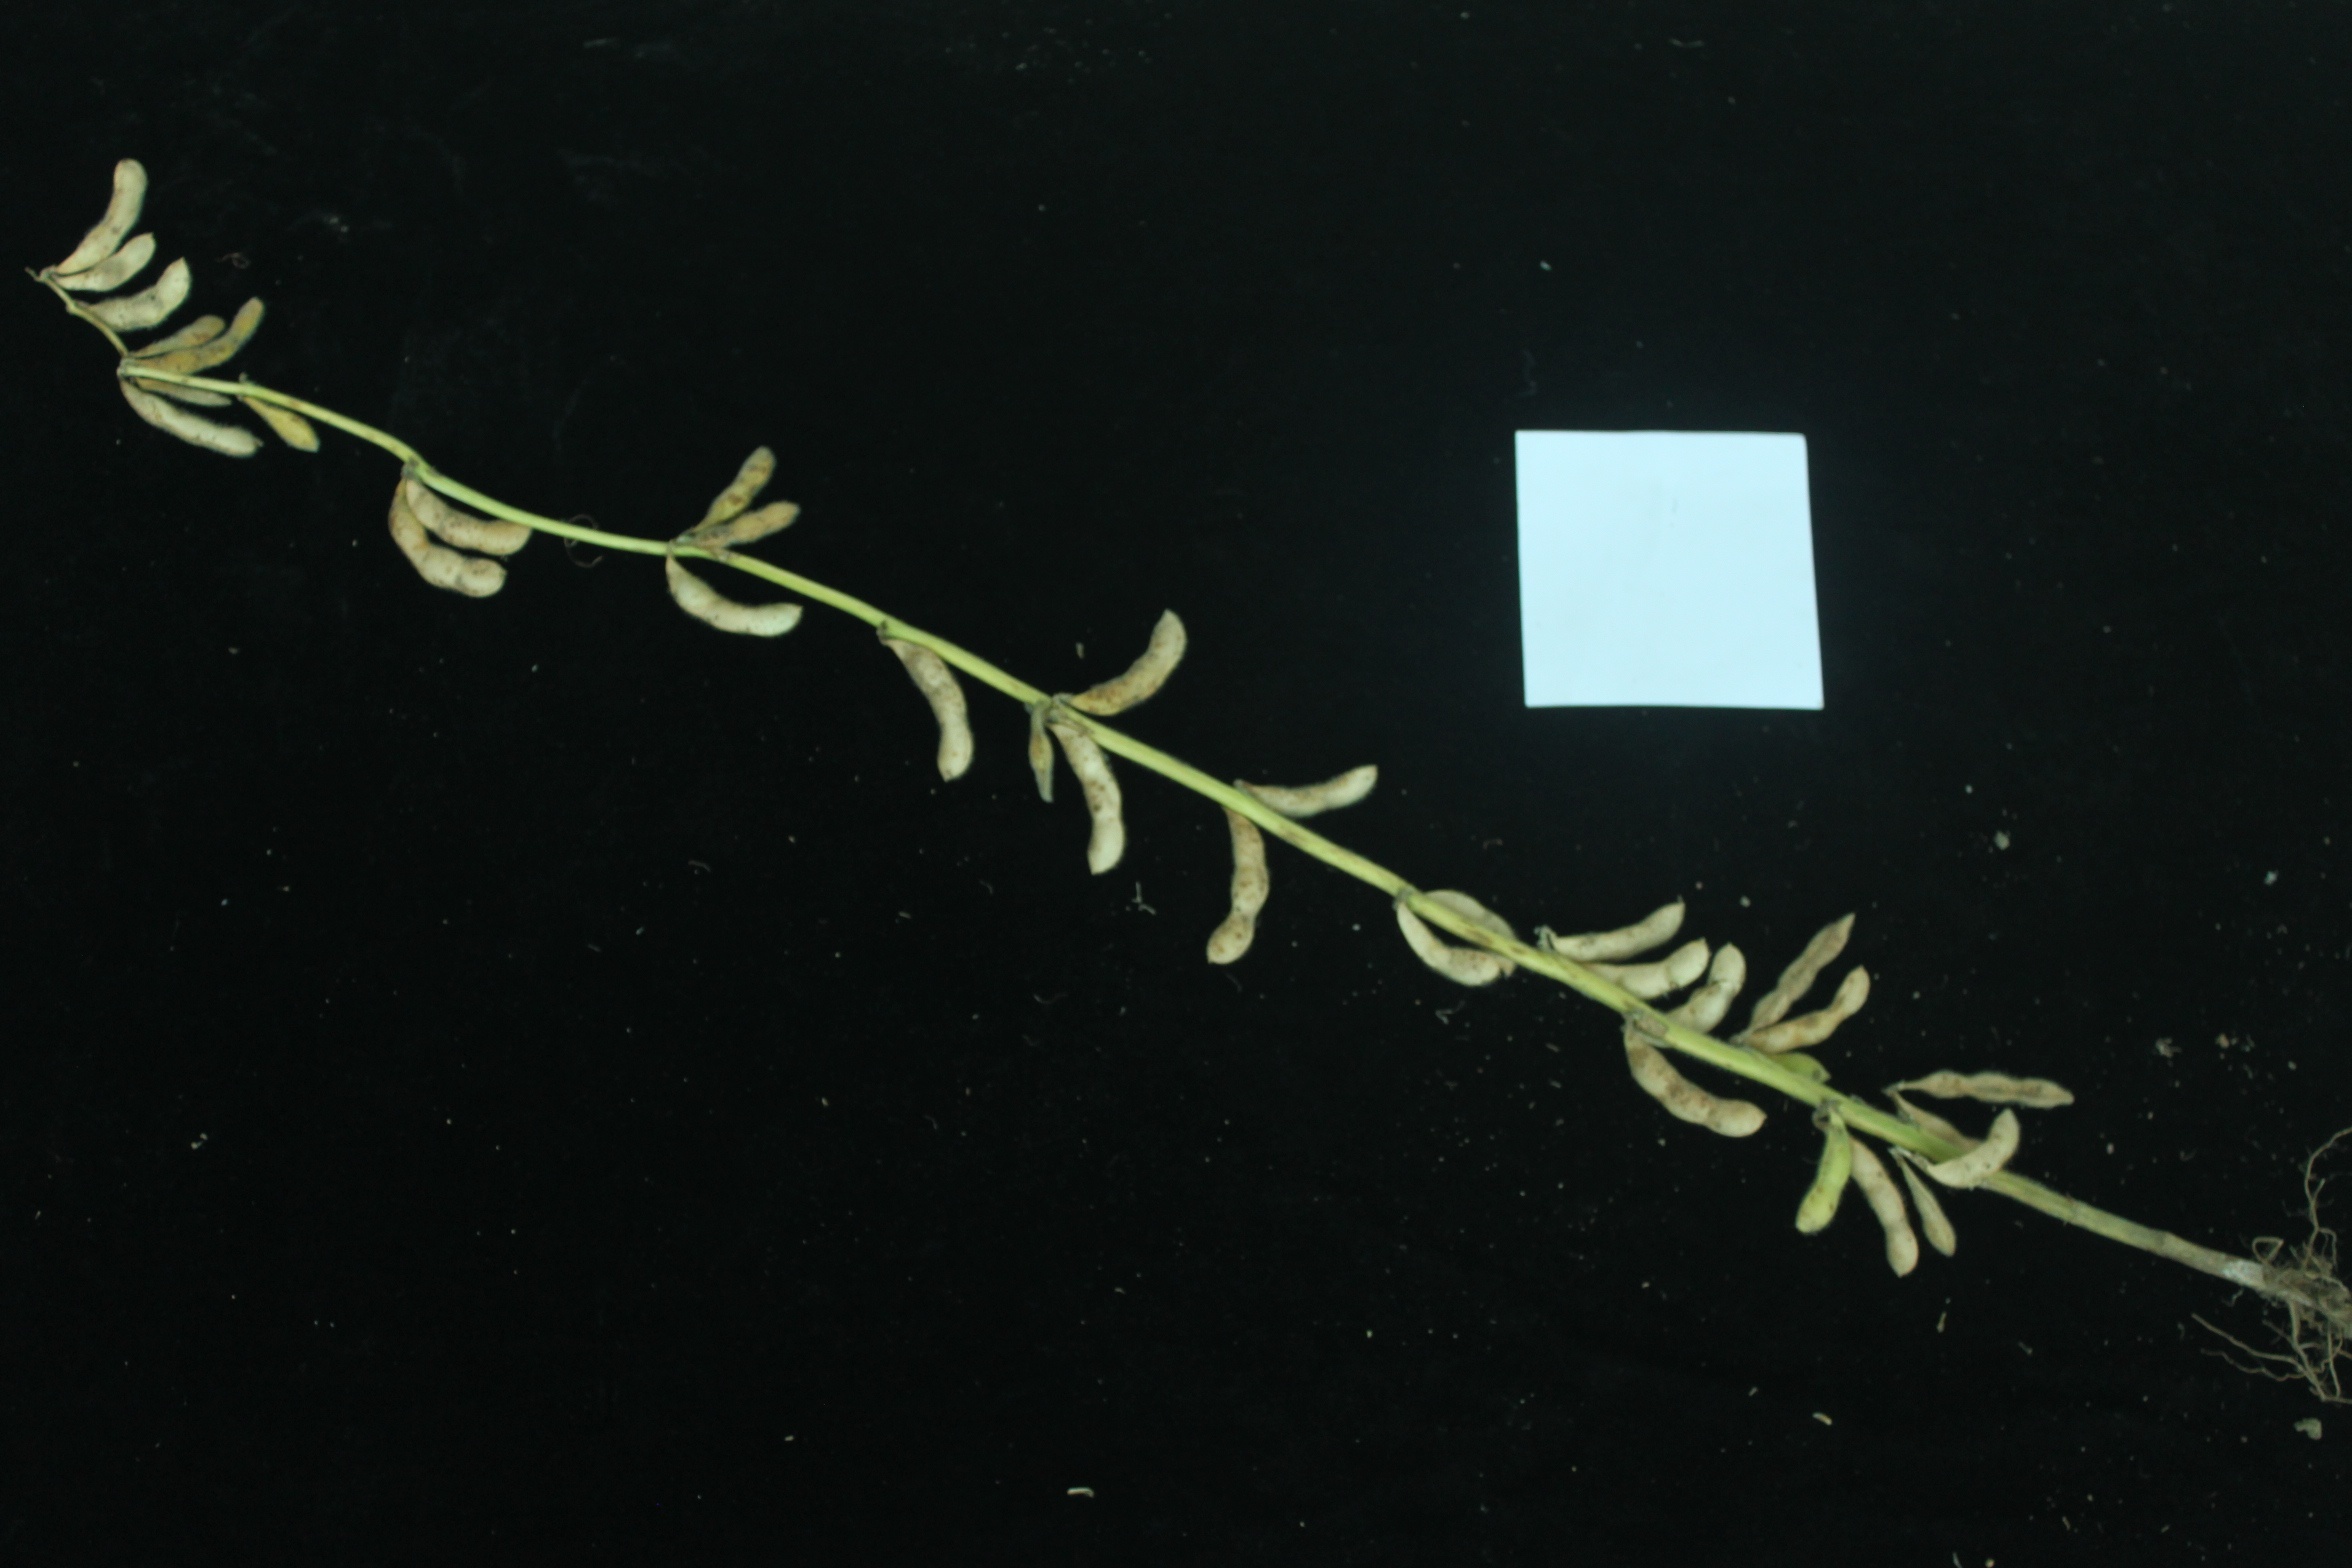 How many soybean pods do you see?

31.